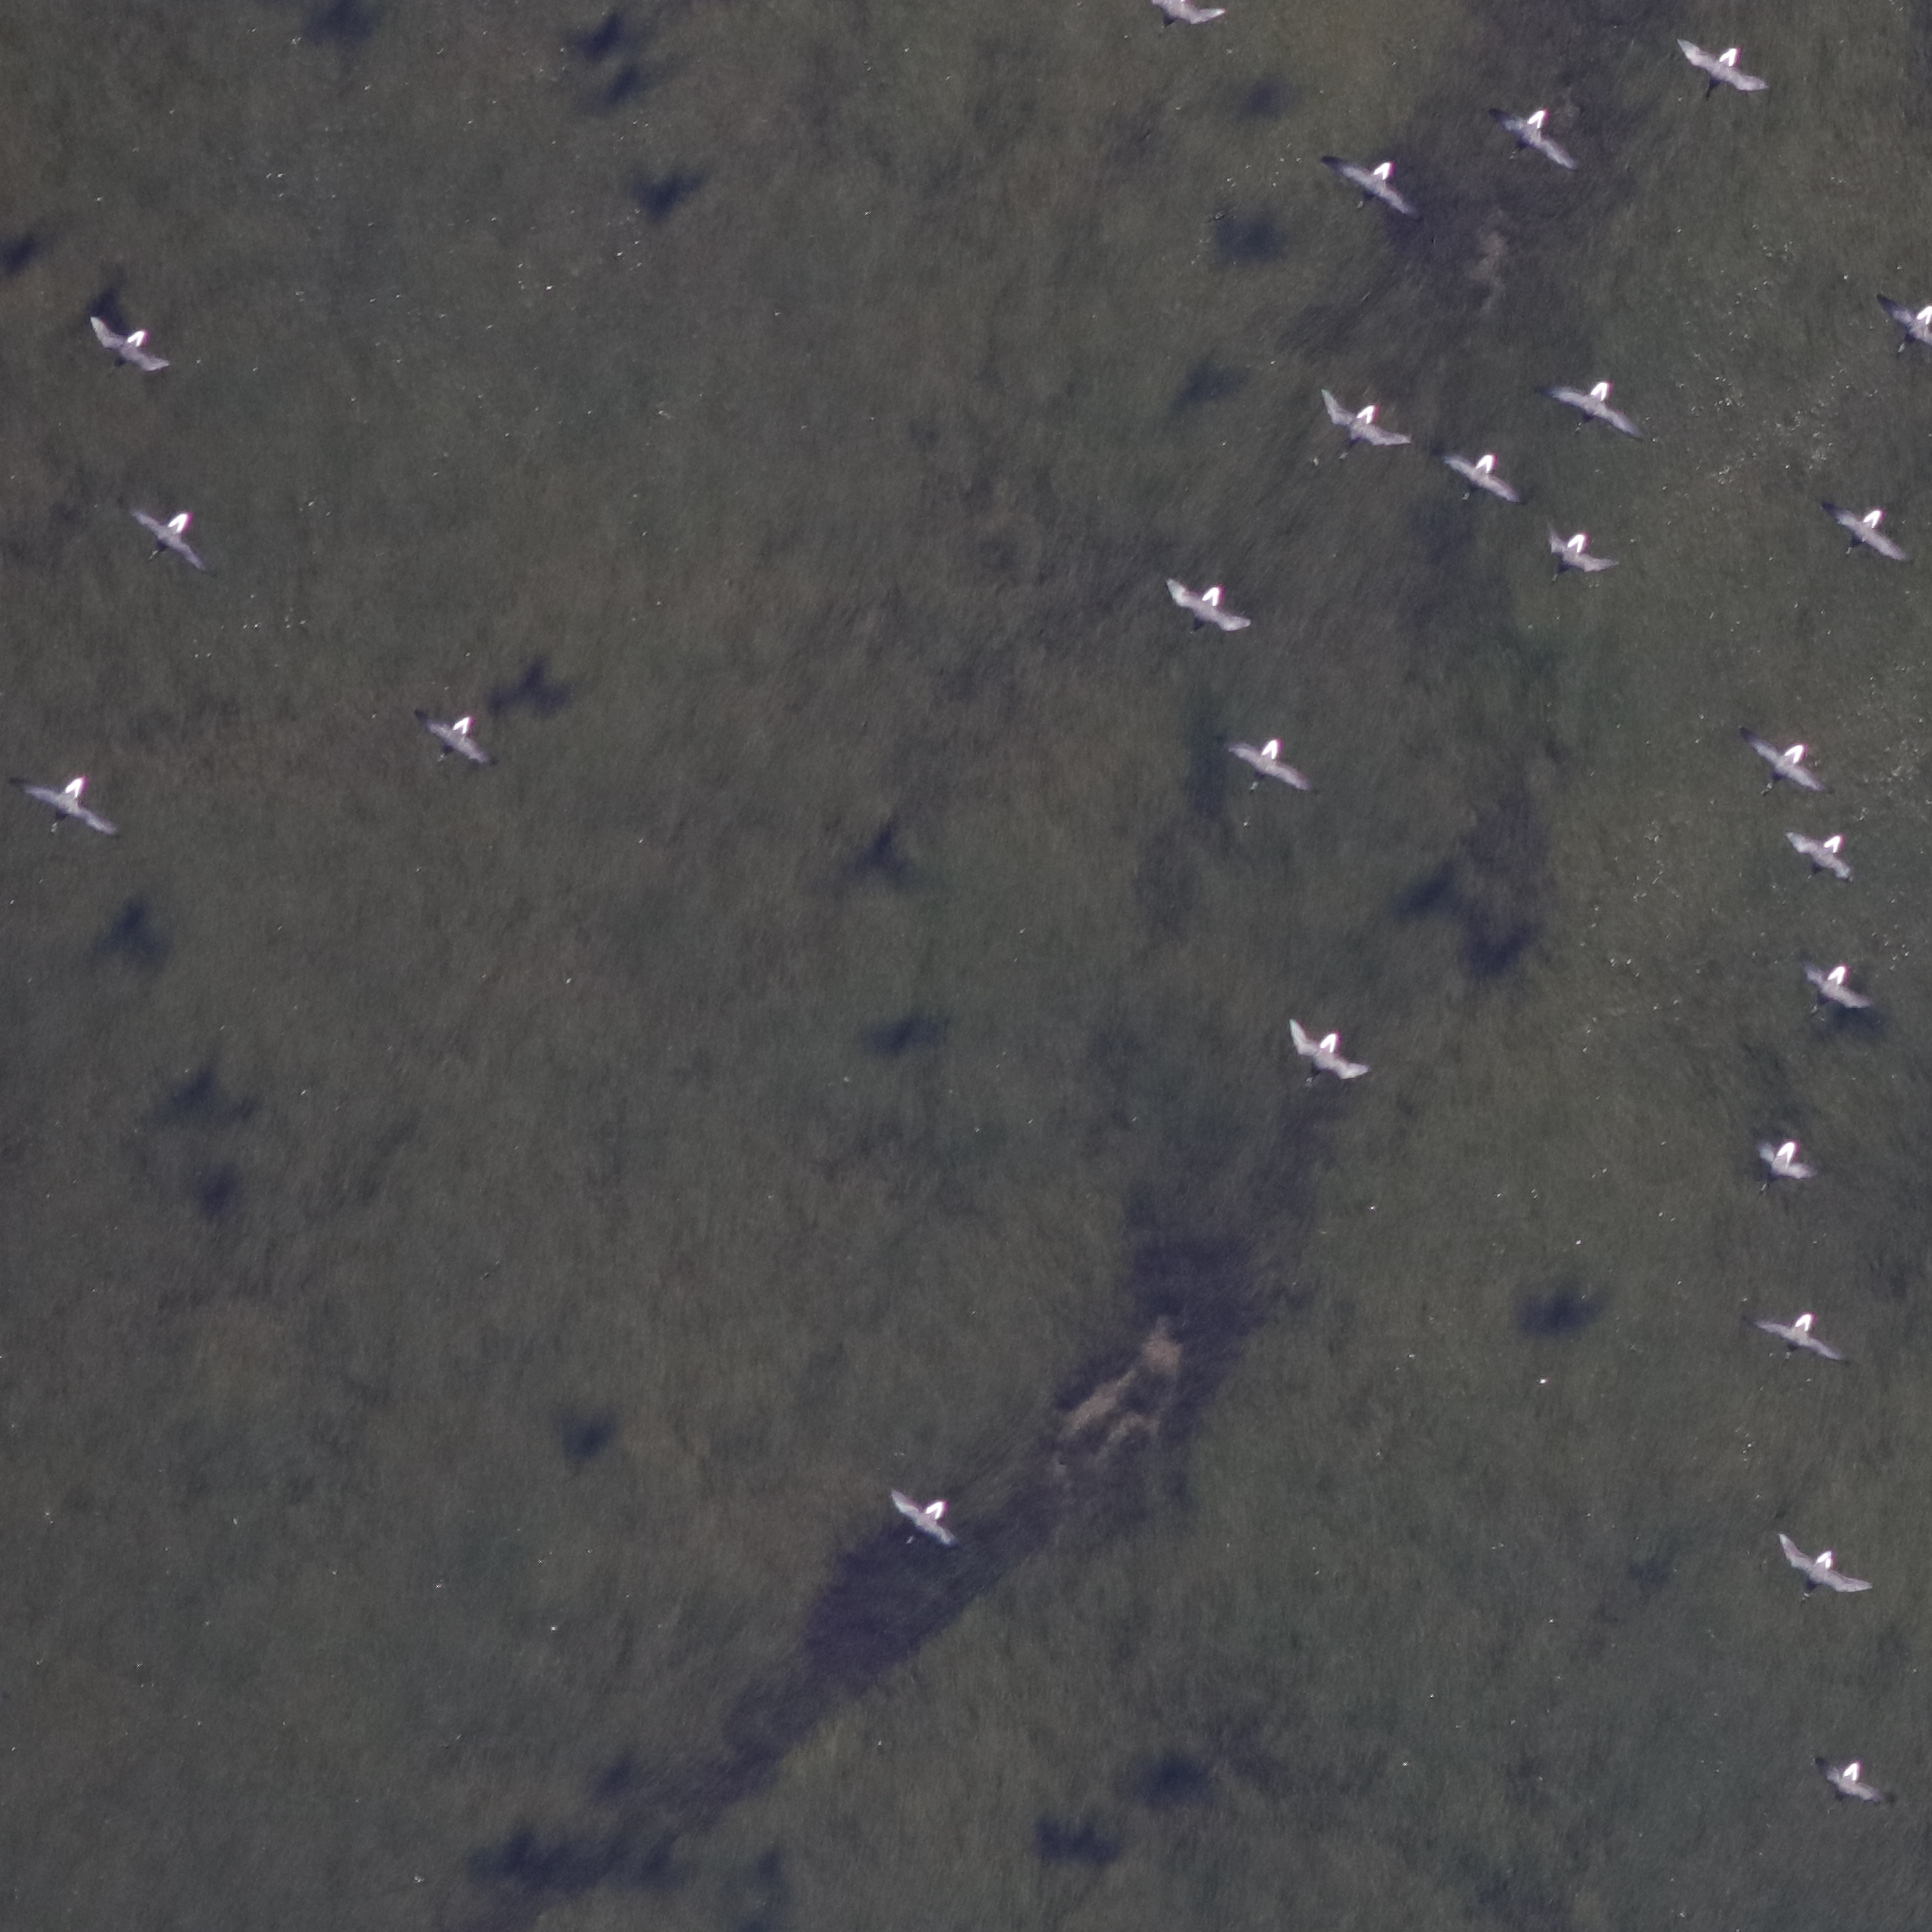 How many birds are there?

25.